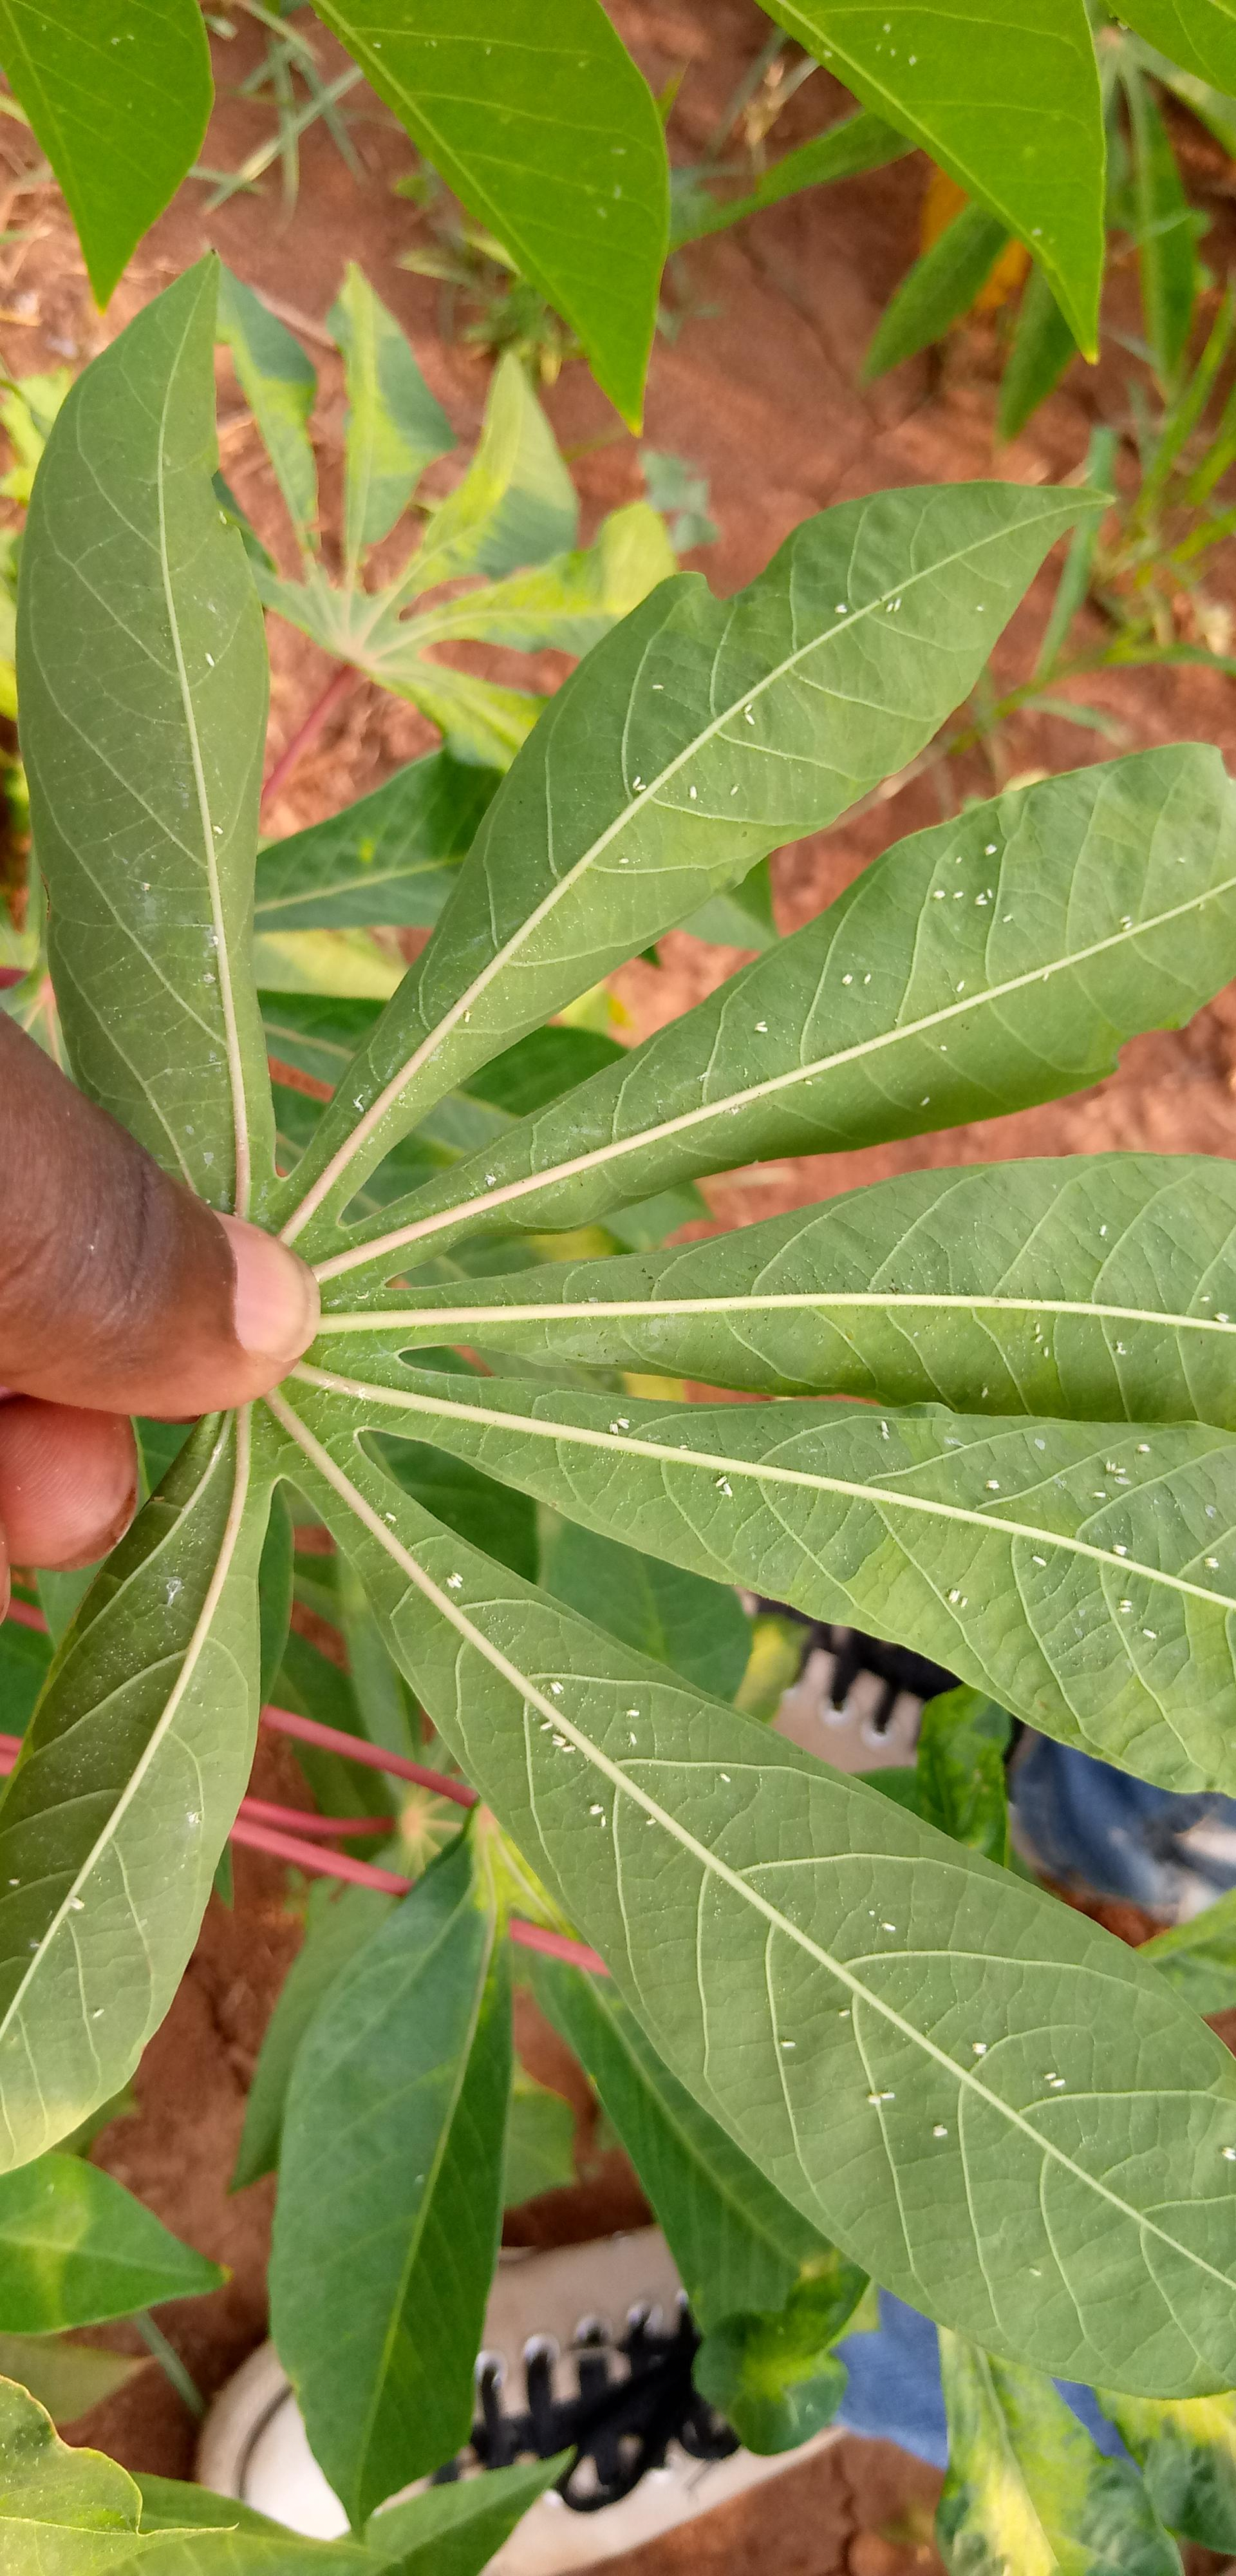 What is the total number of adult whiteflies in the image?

86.